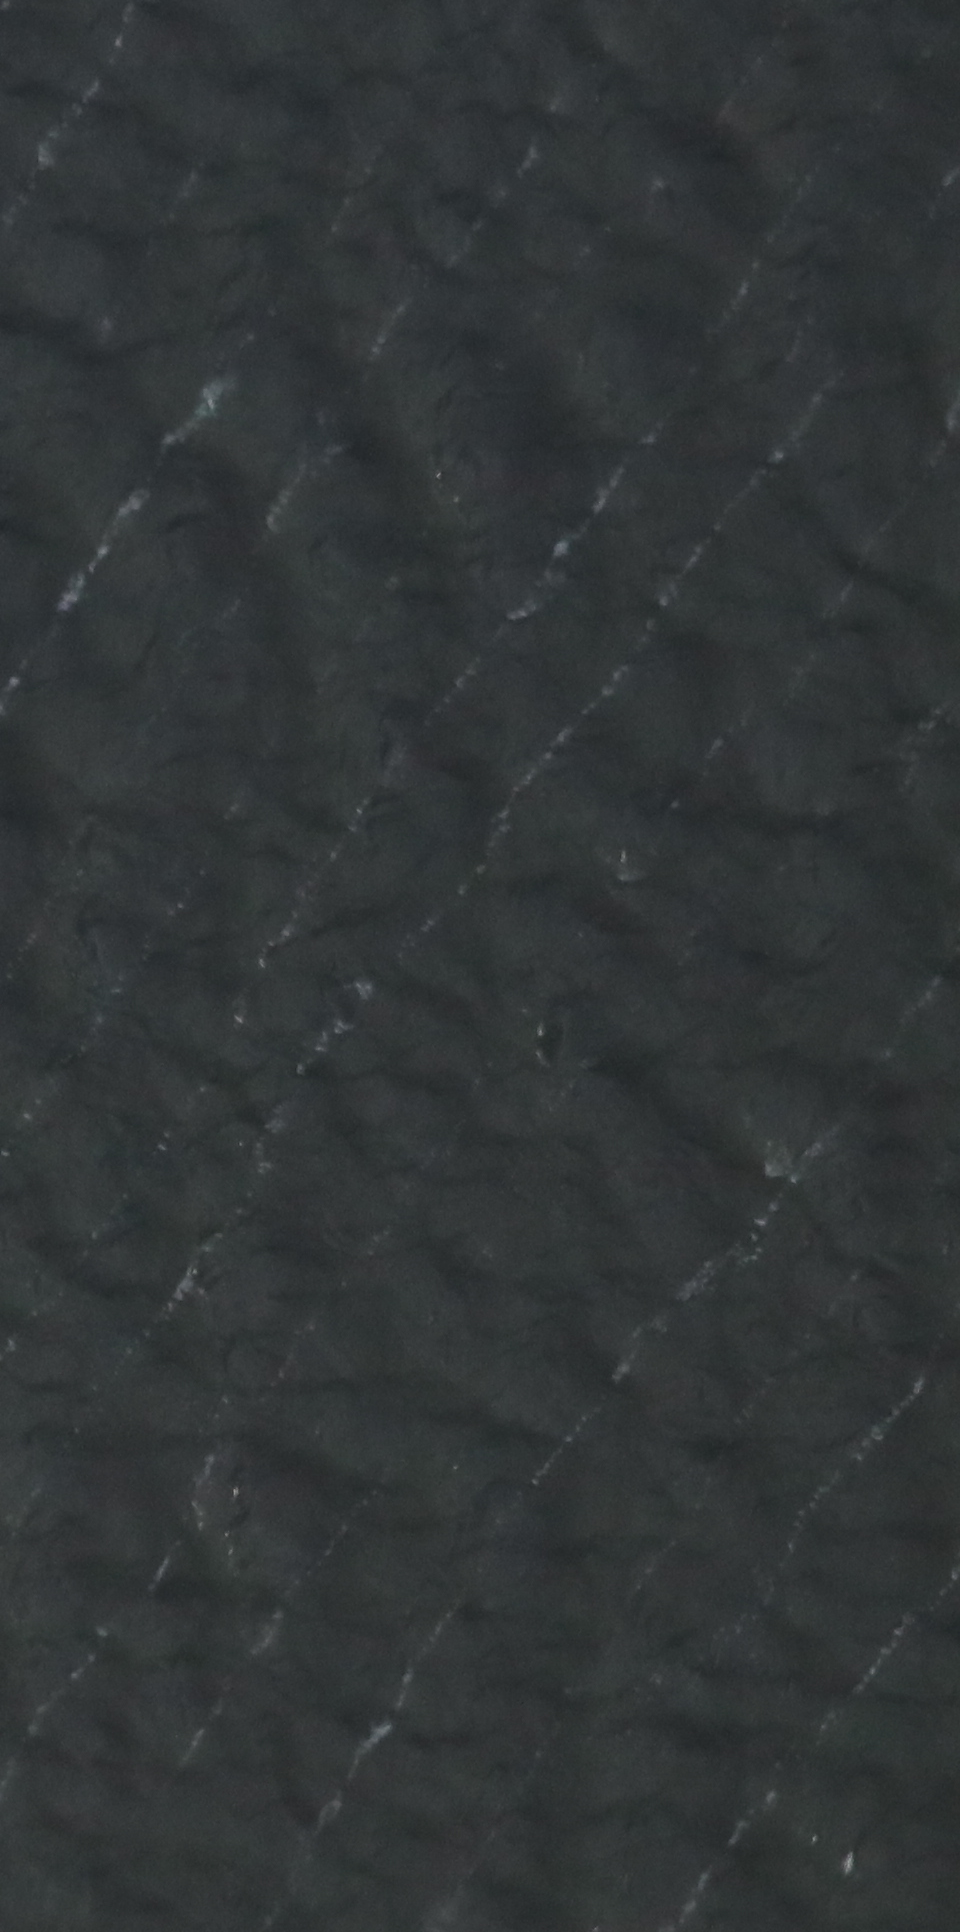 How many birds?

0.